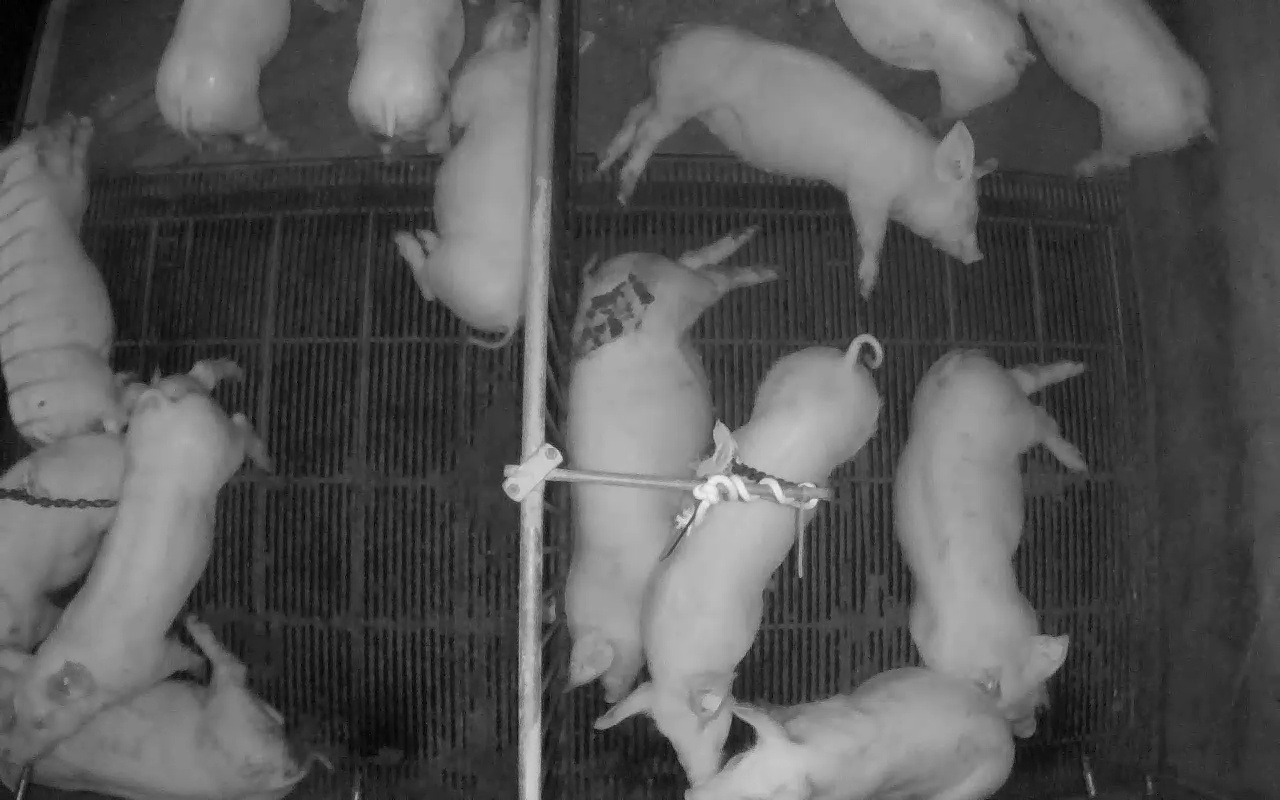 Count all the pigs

14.